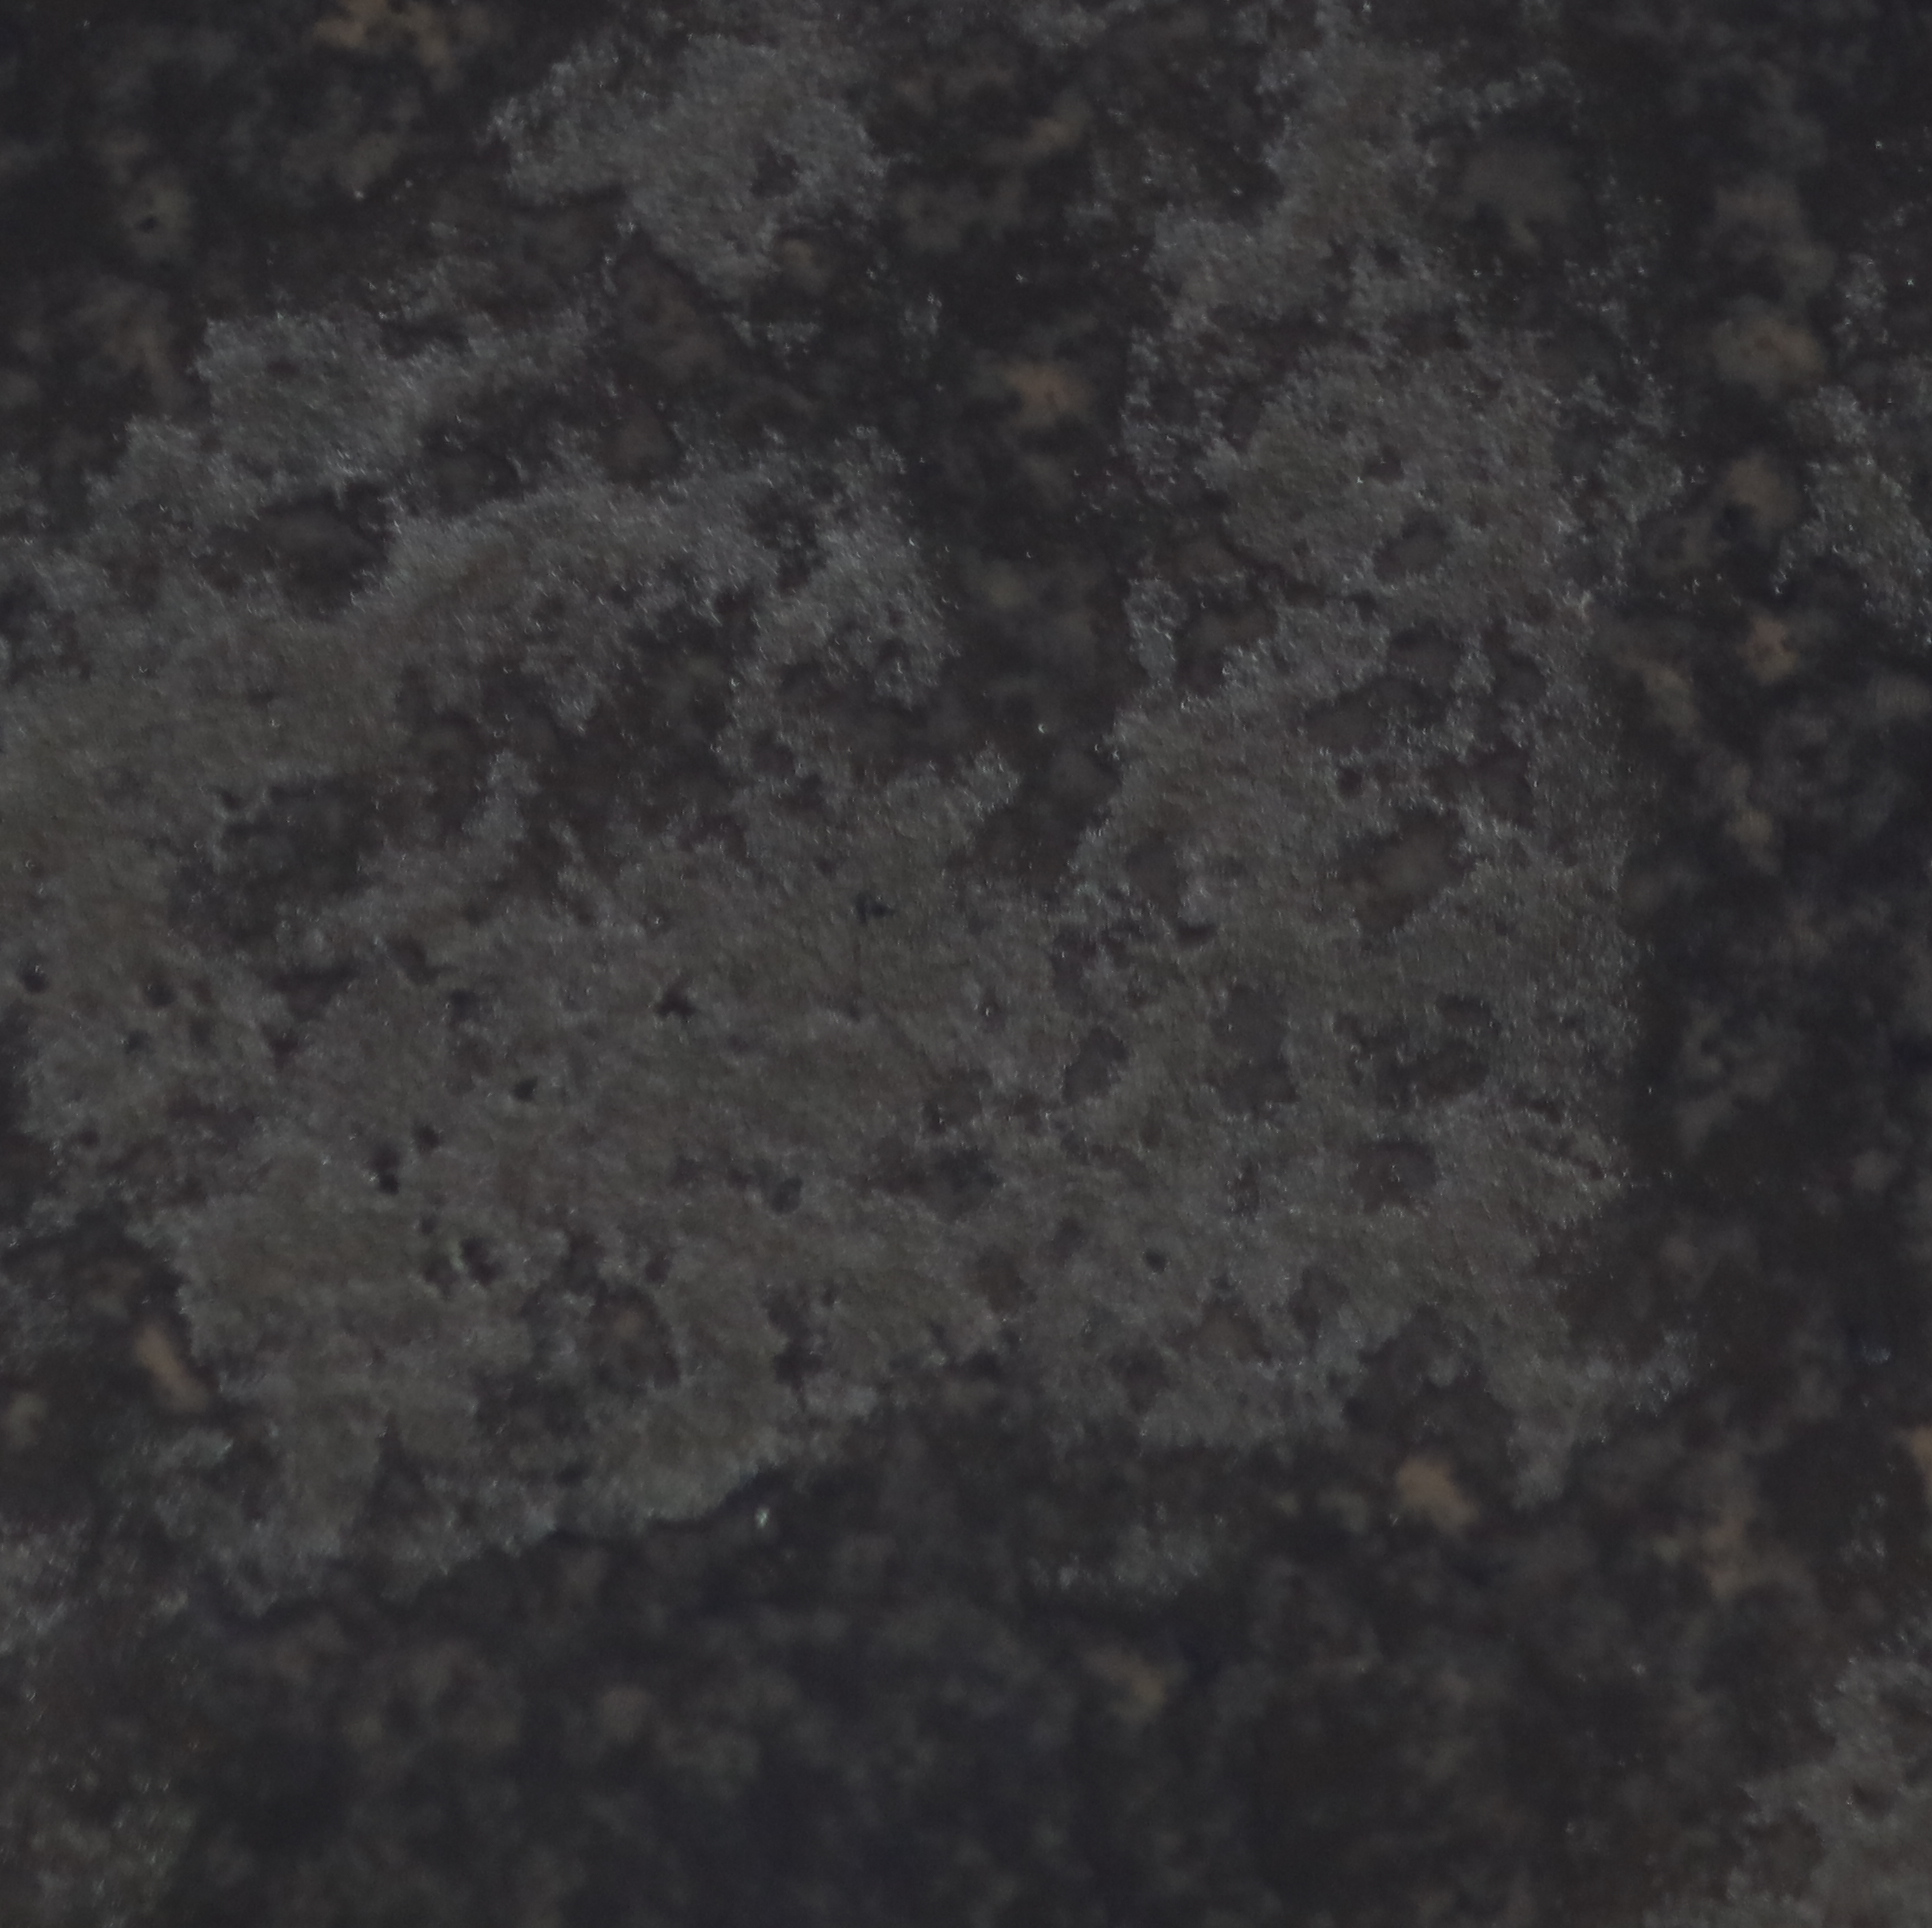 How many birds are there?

0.